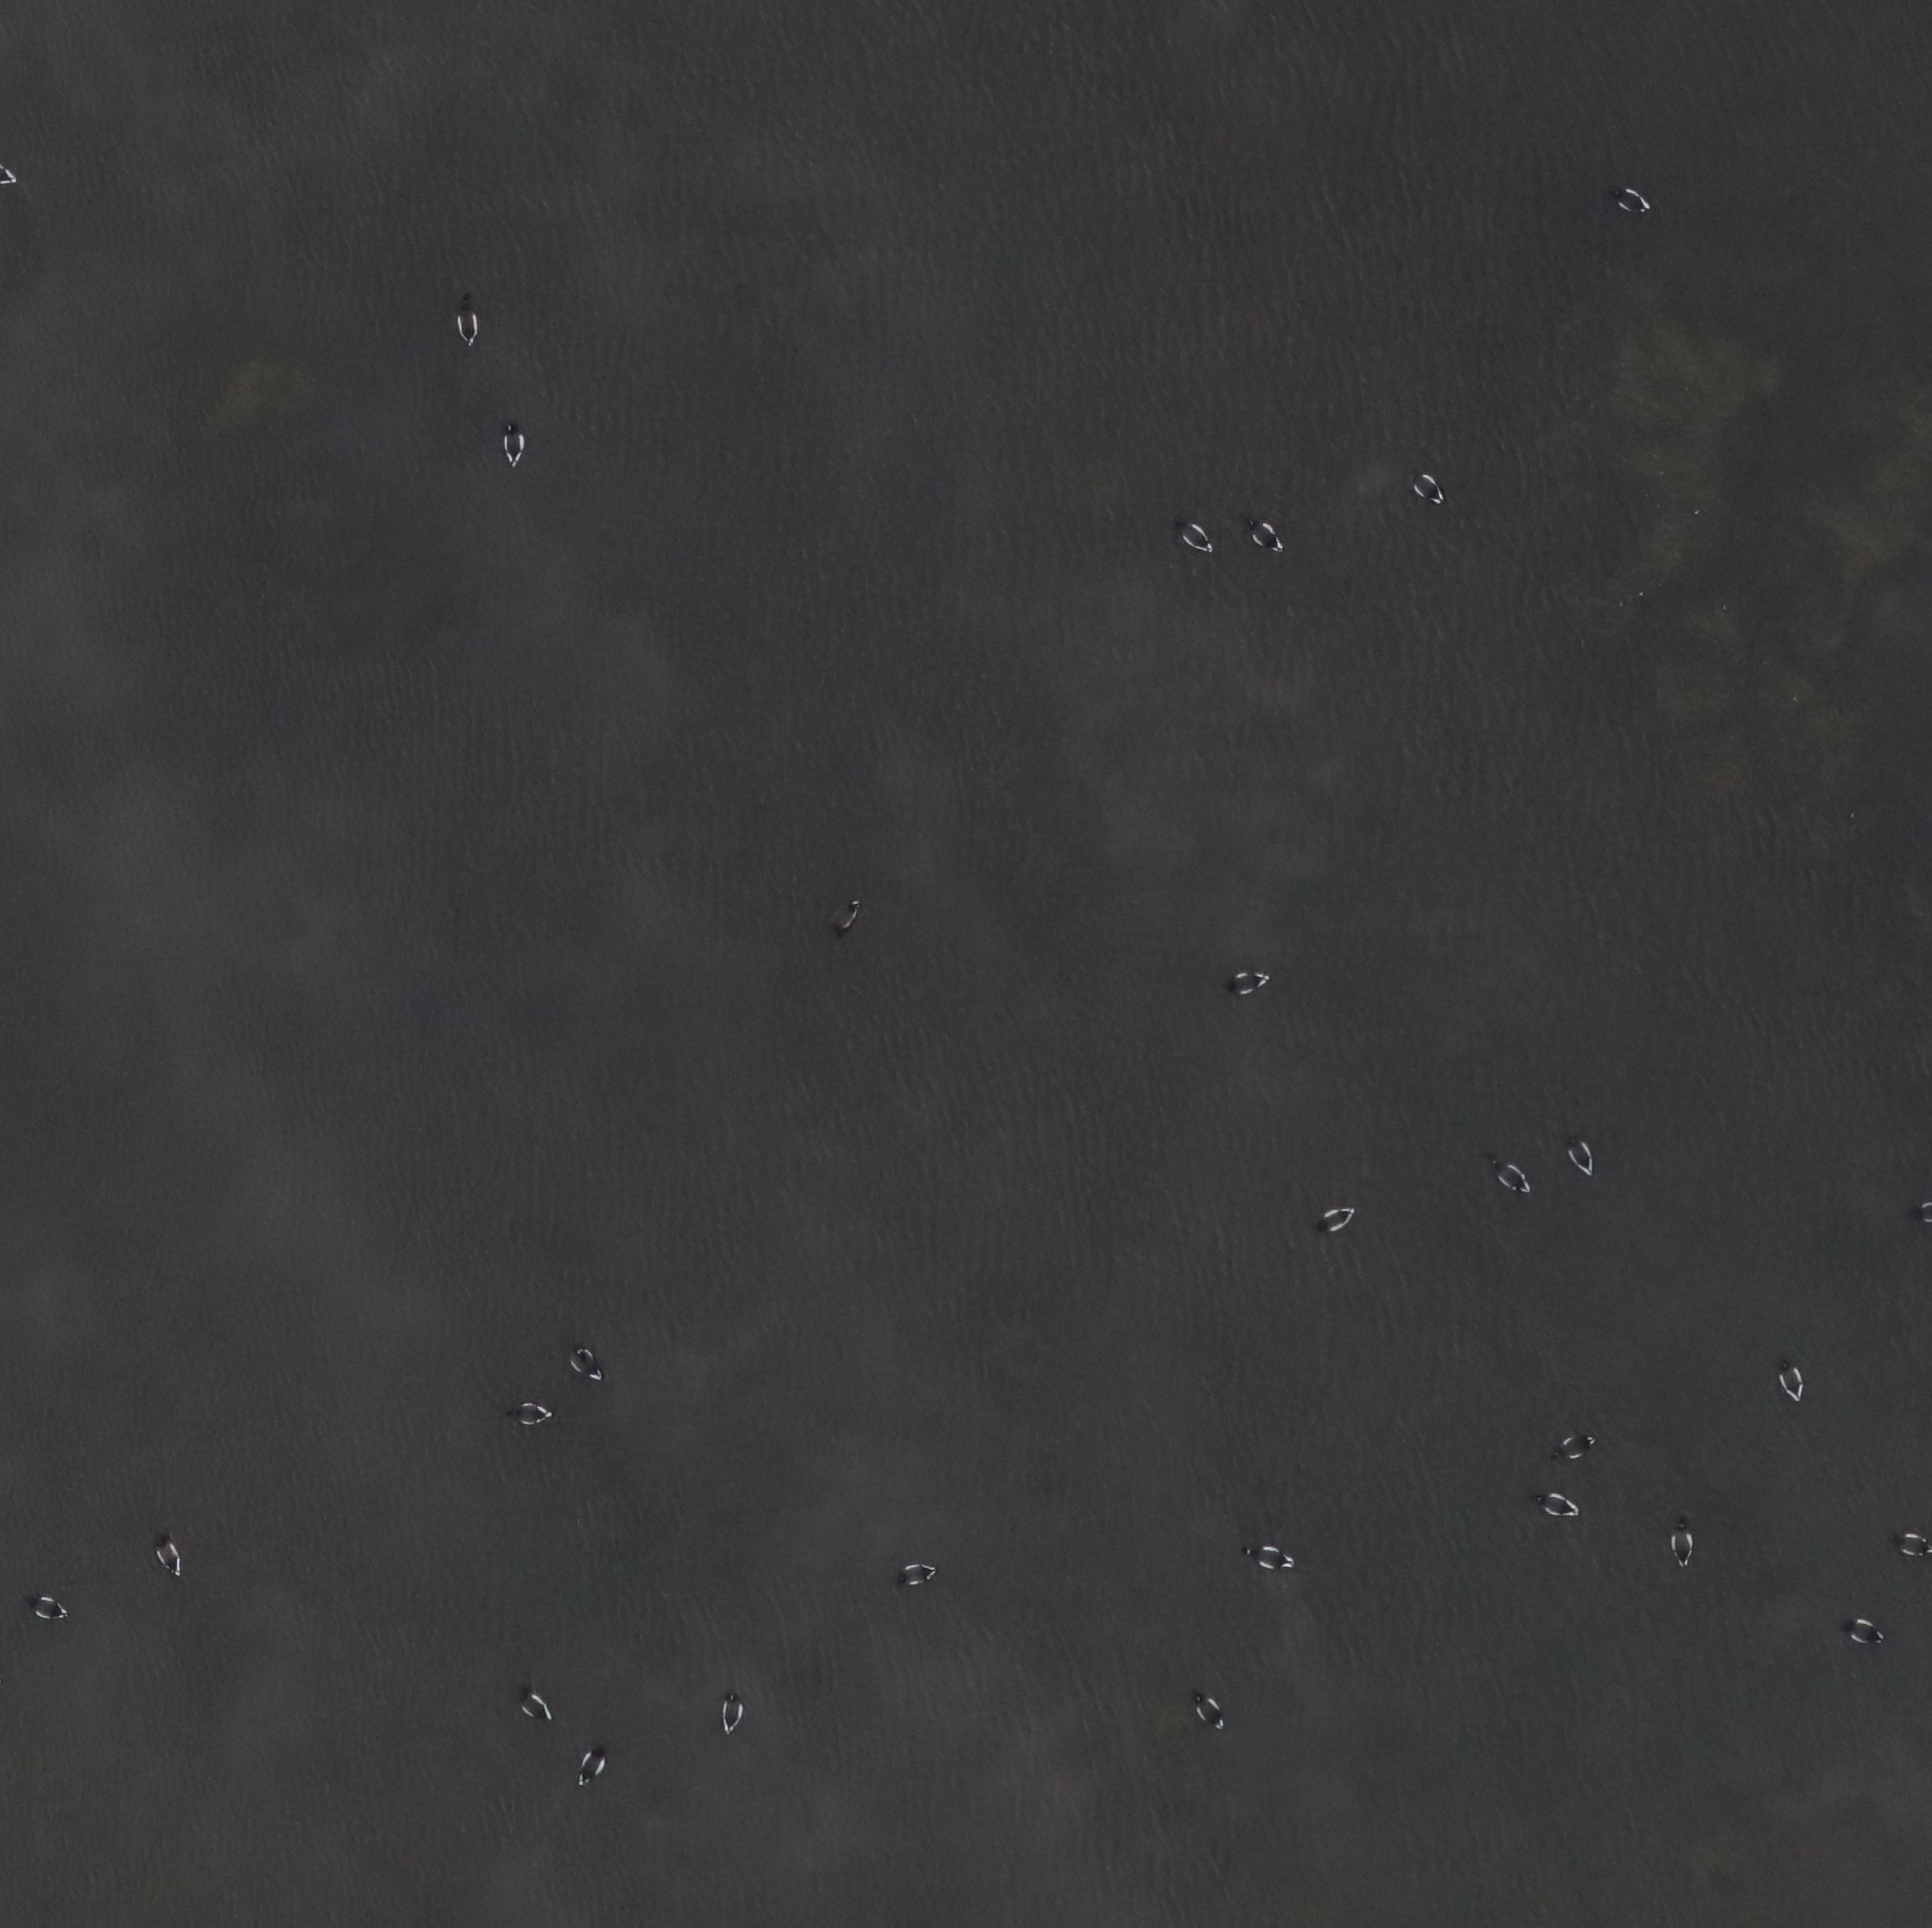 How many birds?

27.